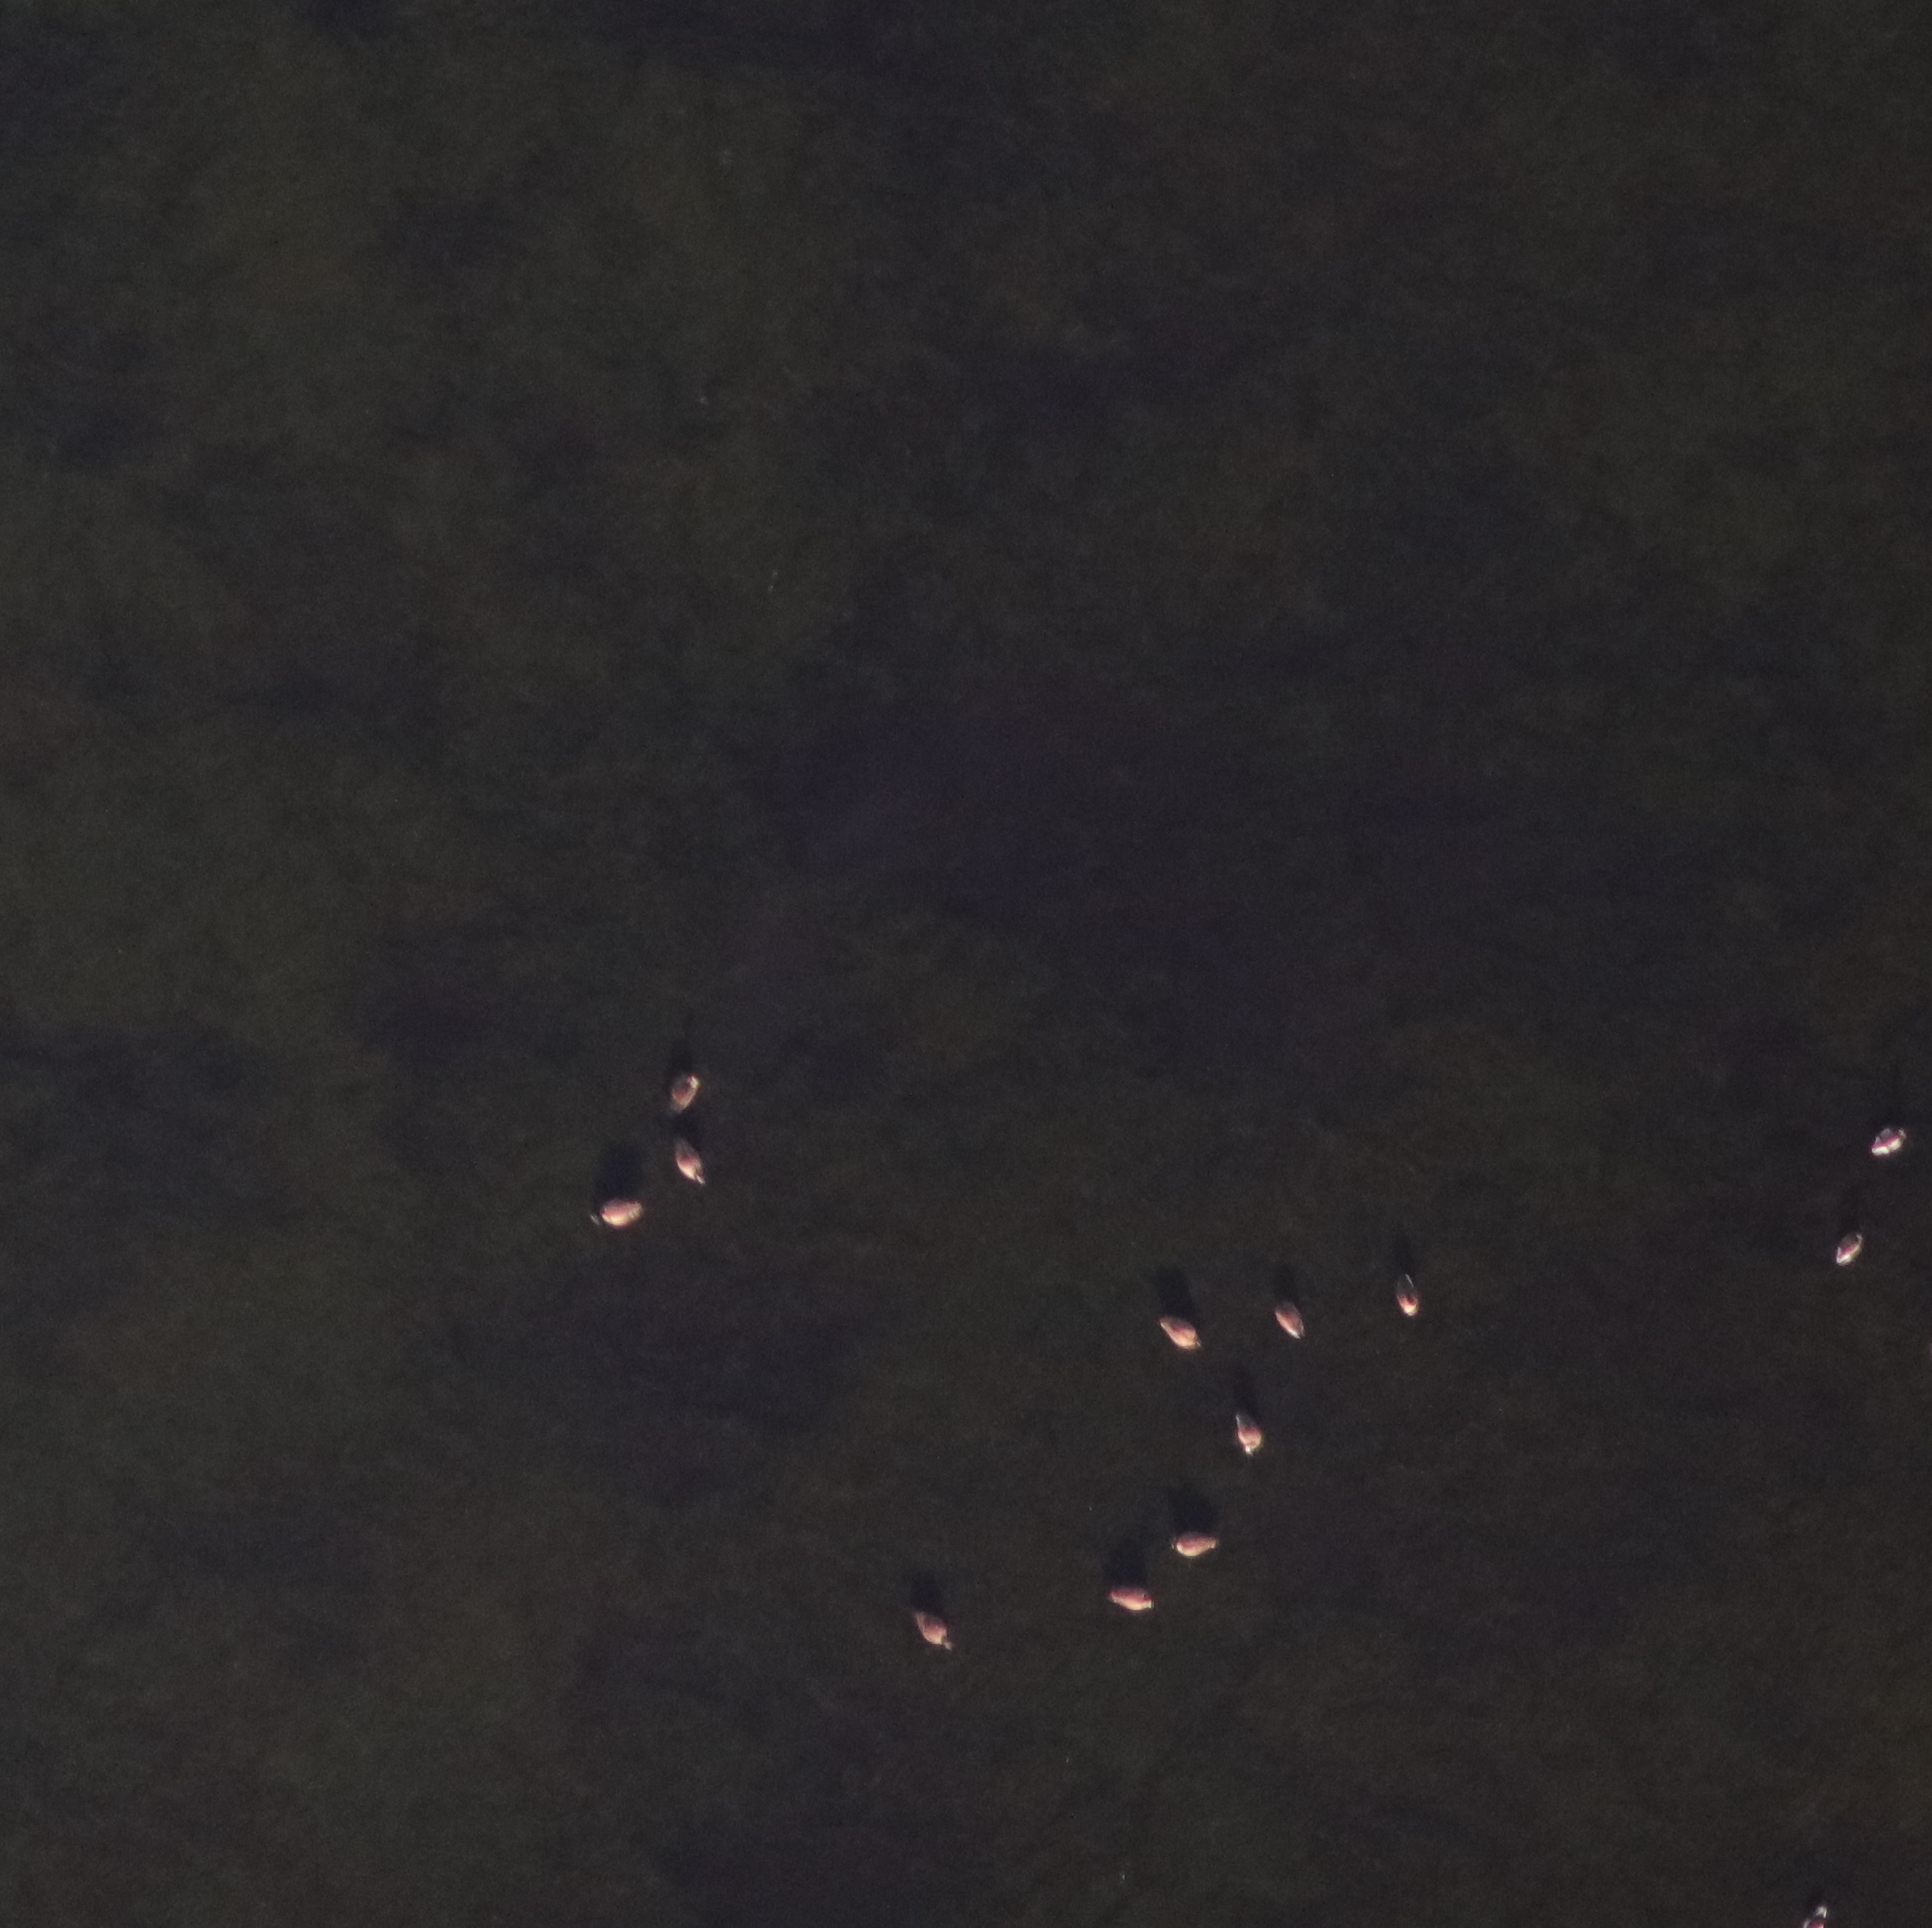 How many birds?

12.